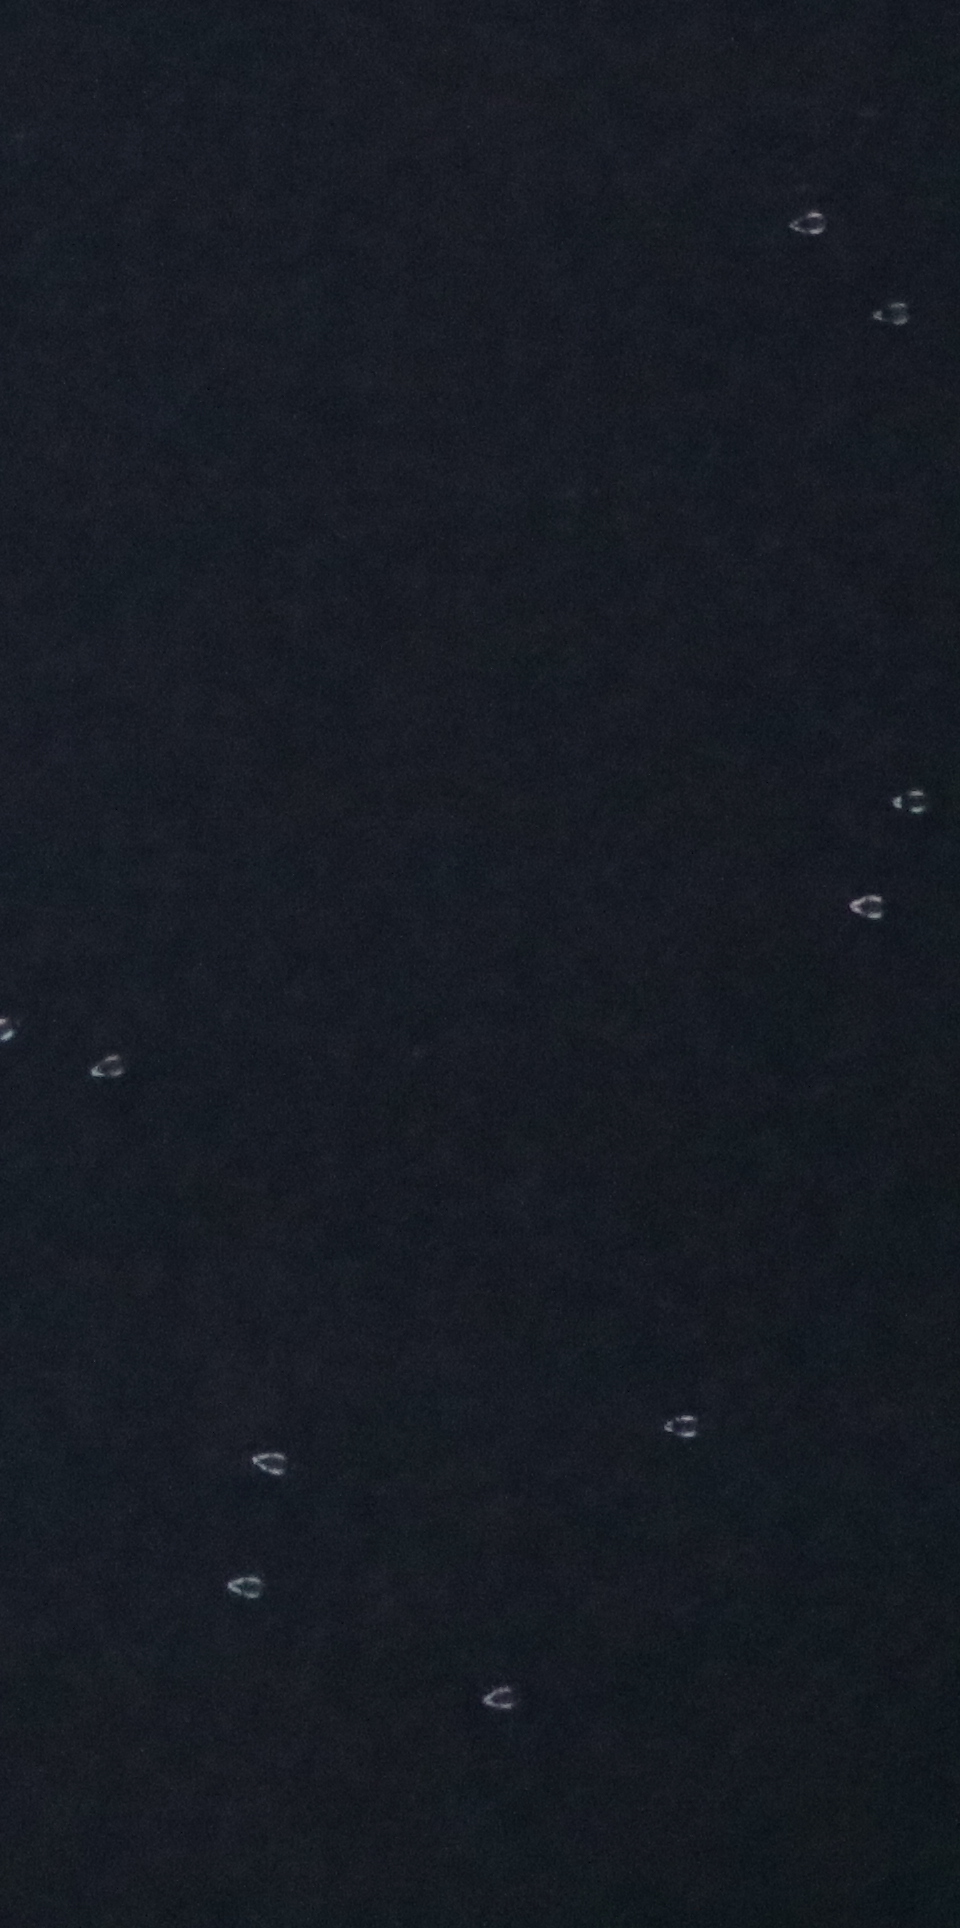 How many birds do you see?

10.